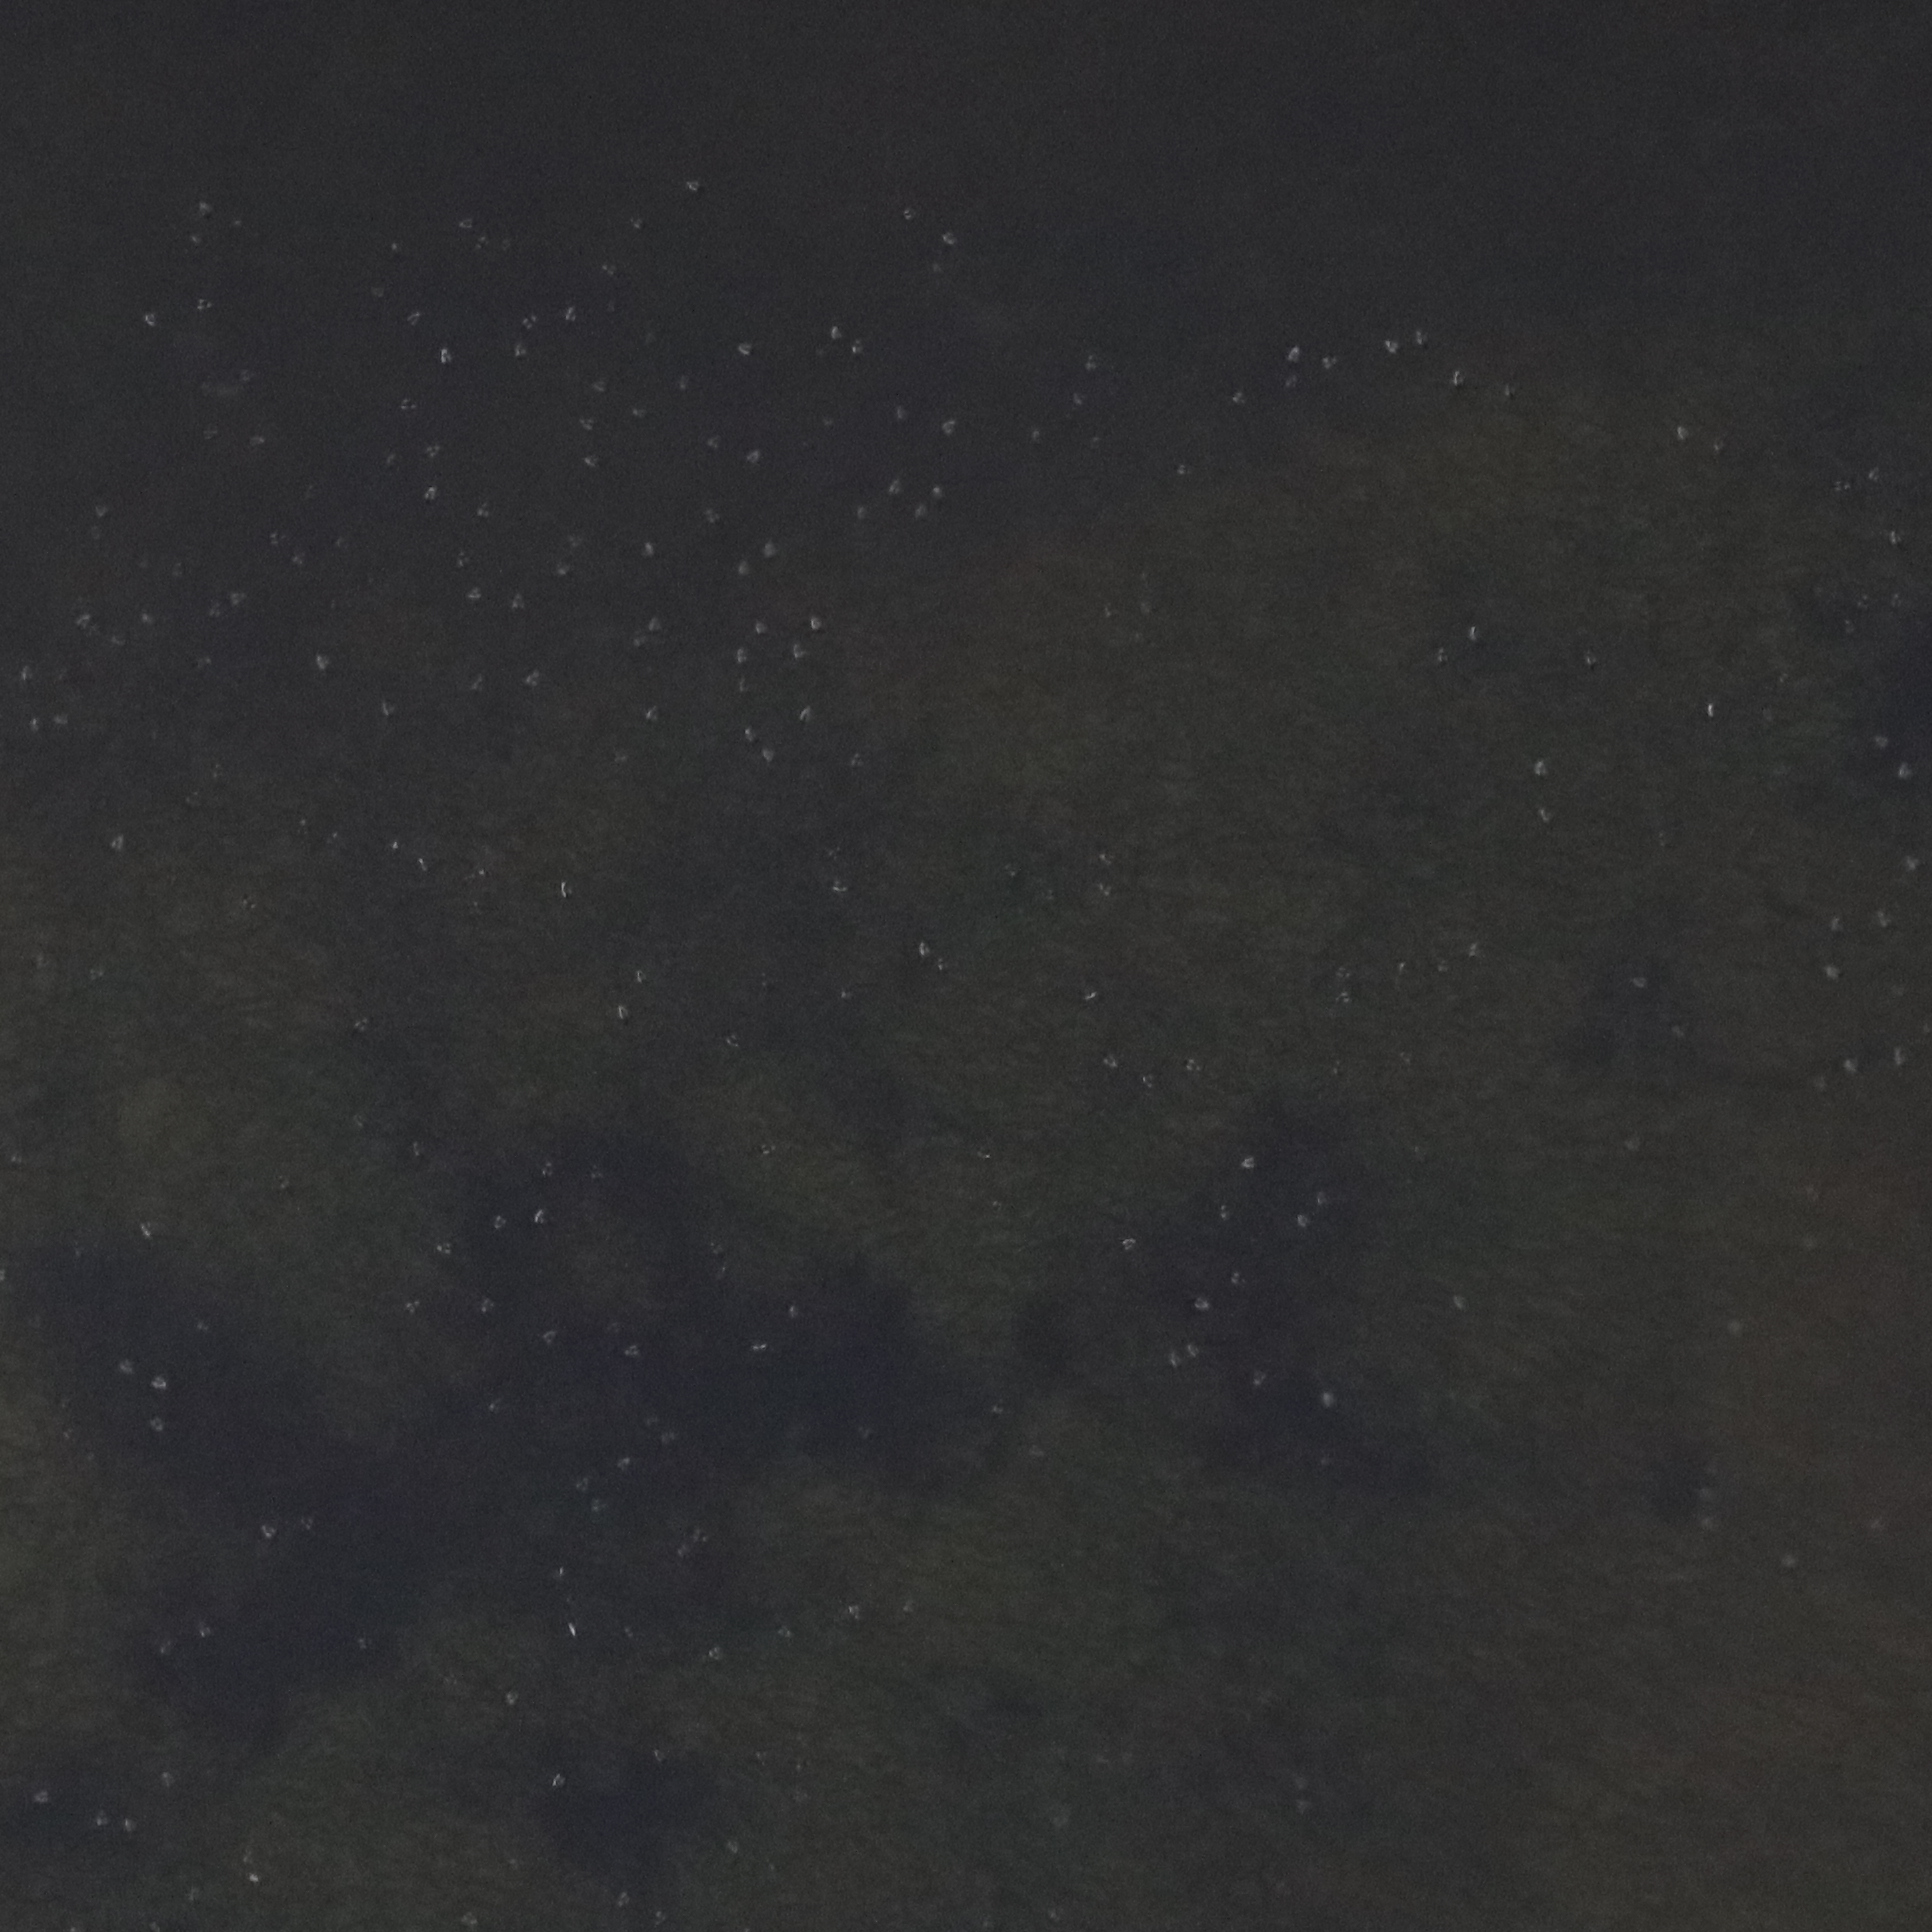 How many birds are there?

257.